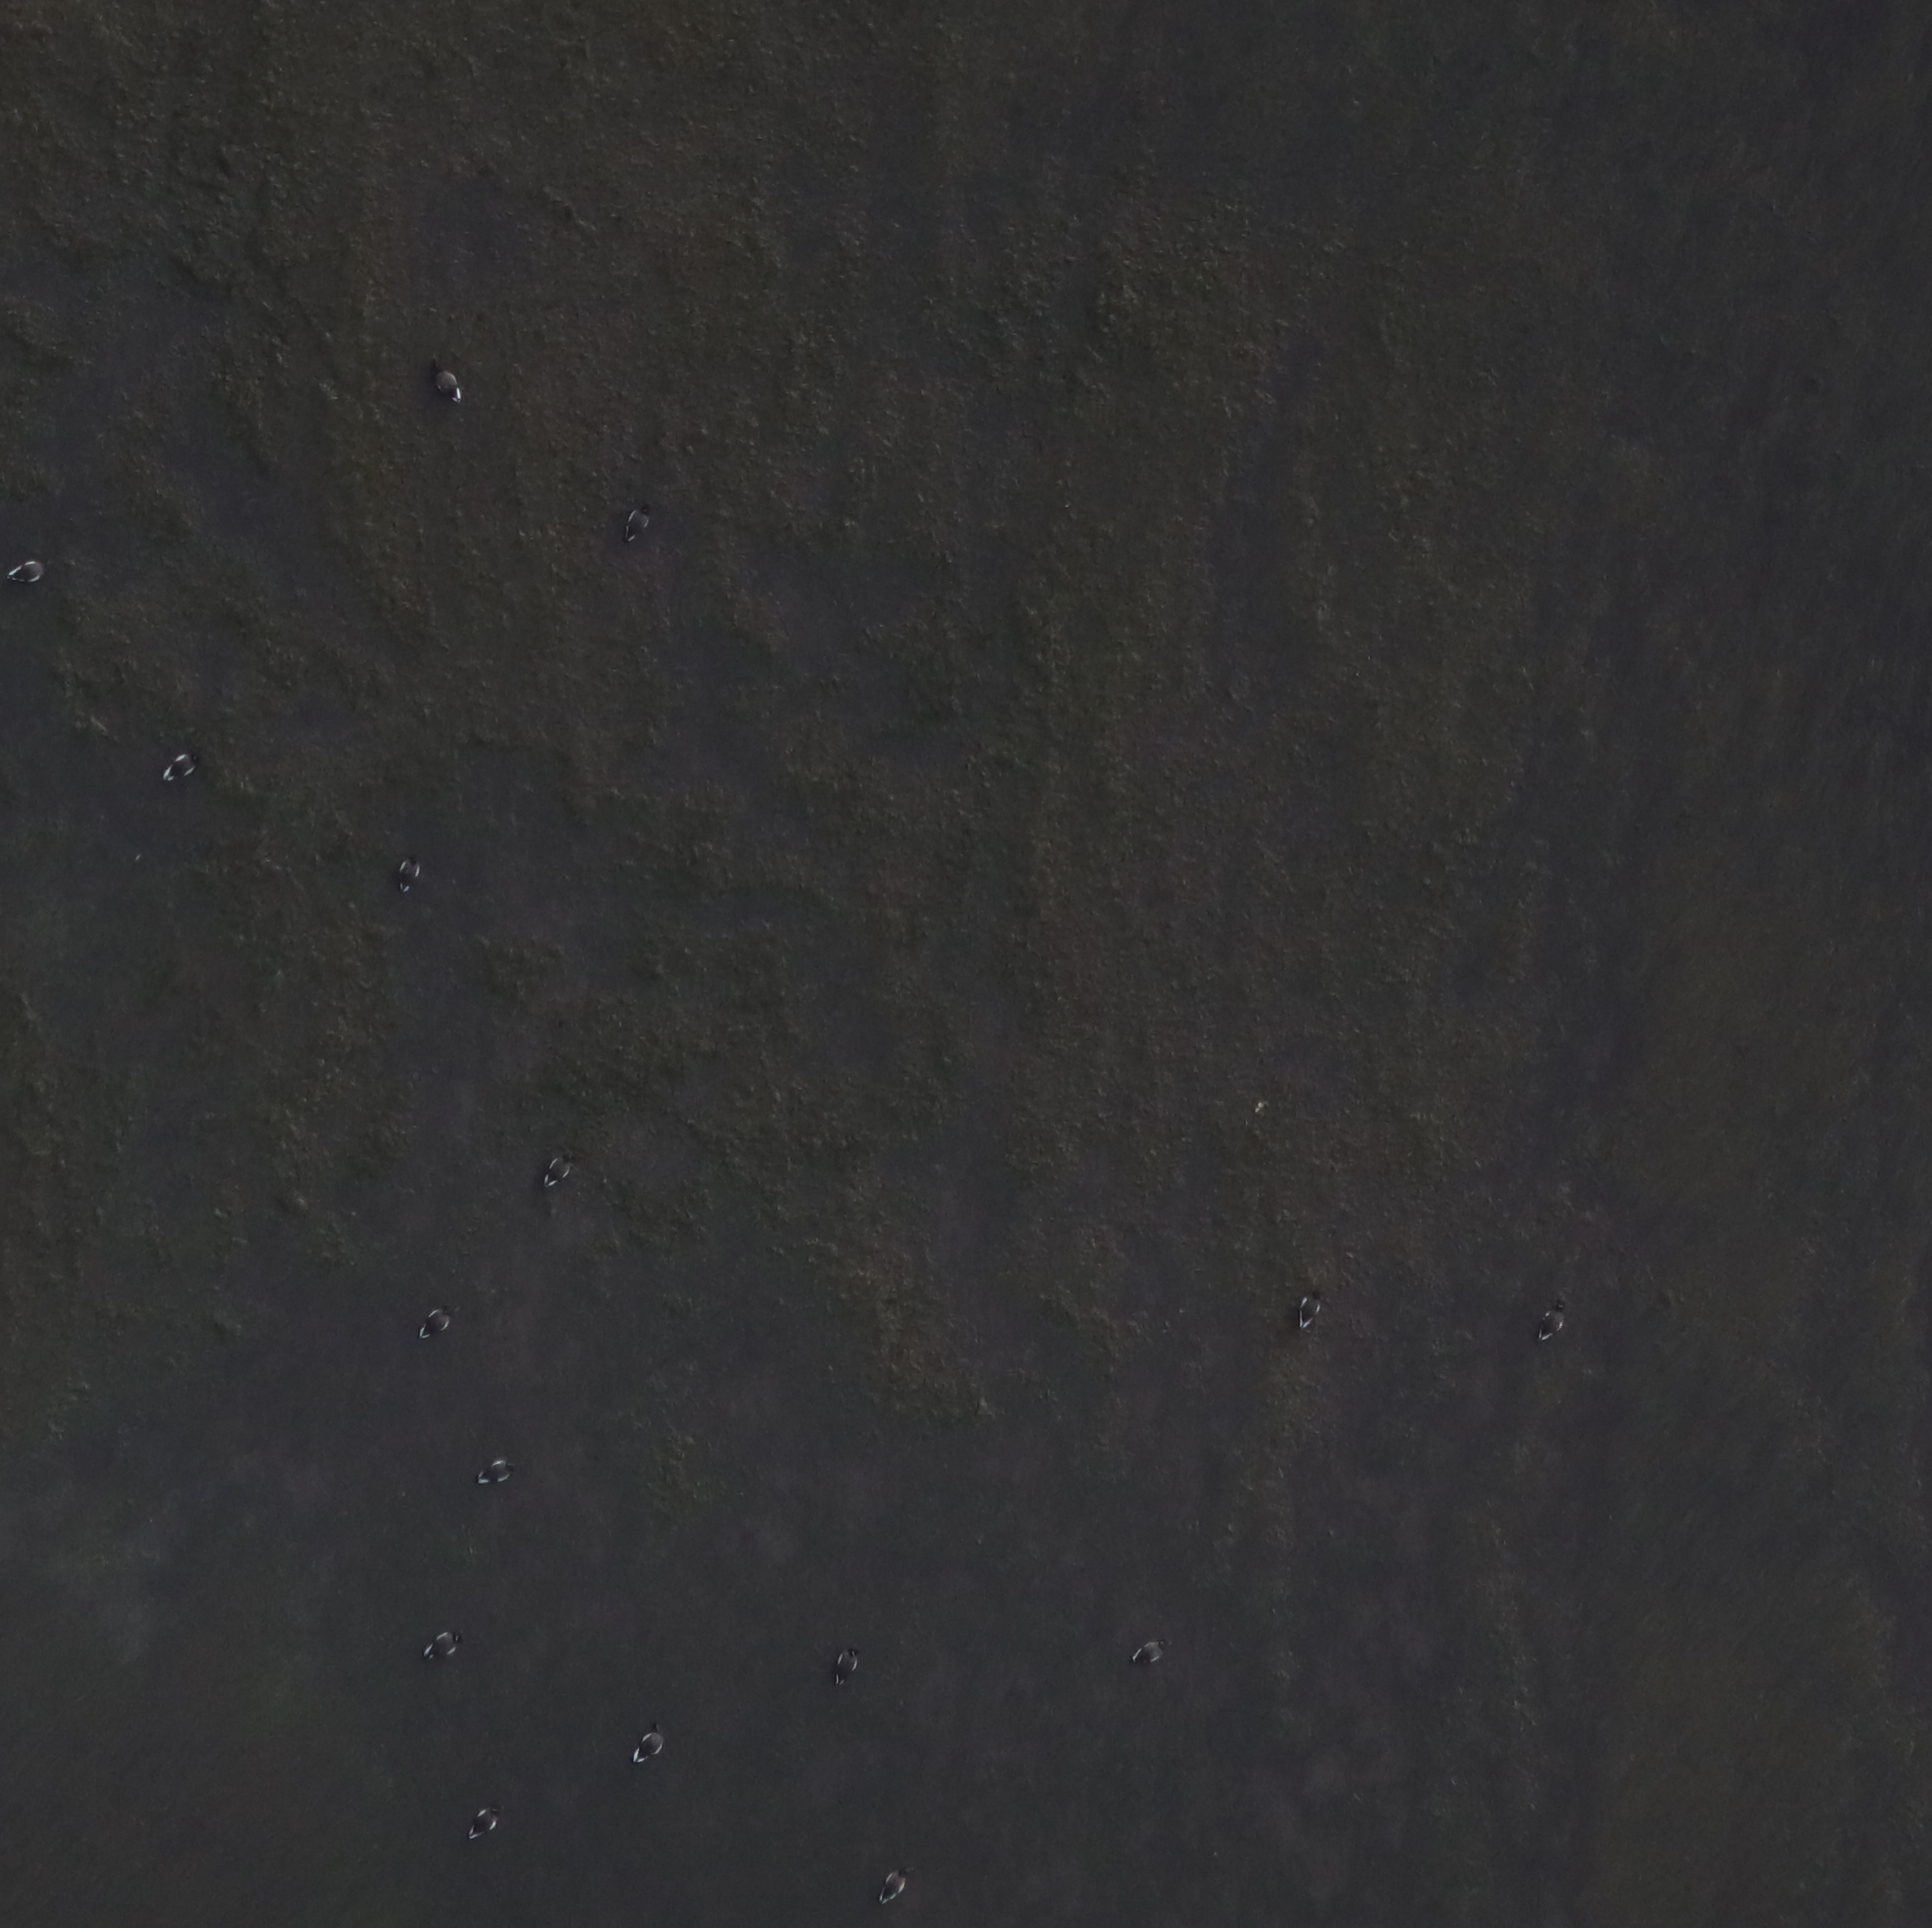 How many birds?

16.